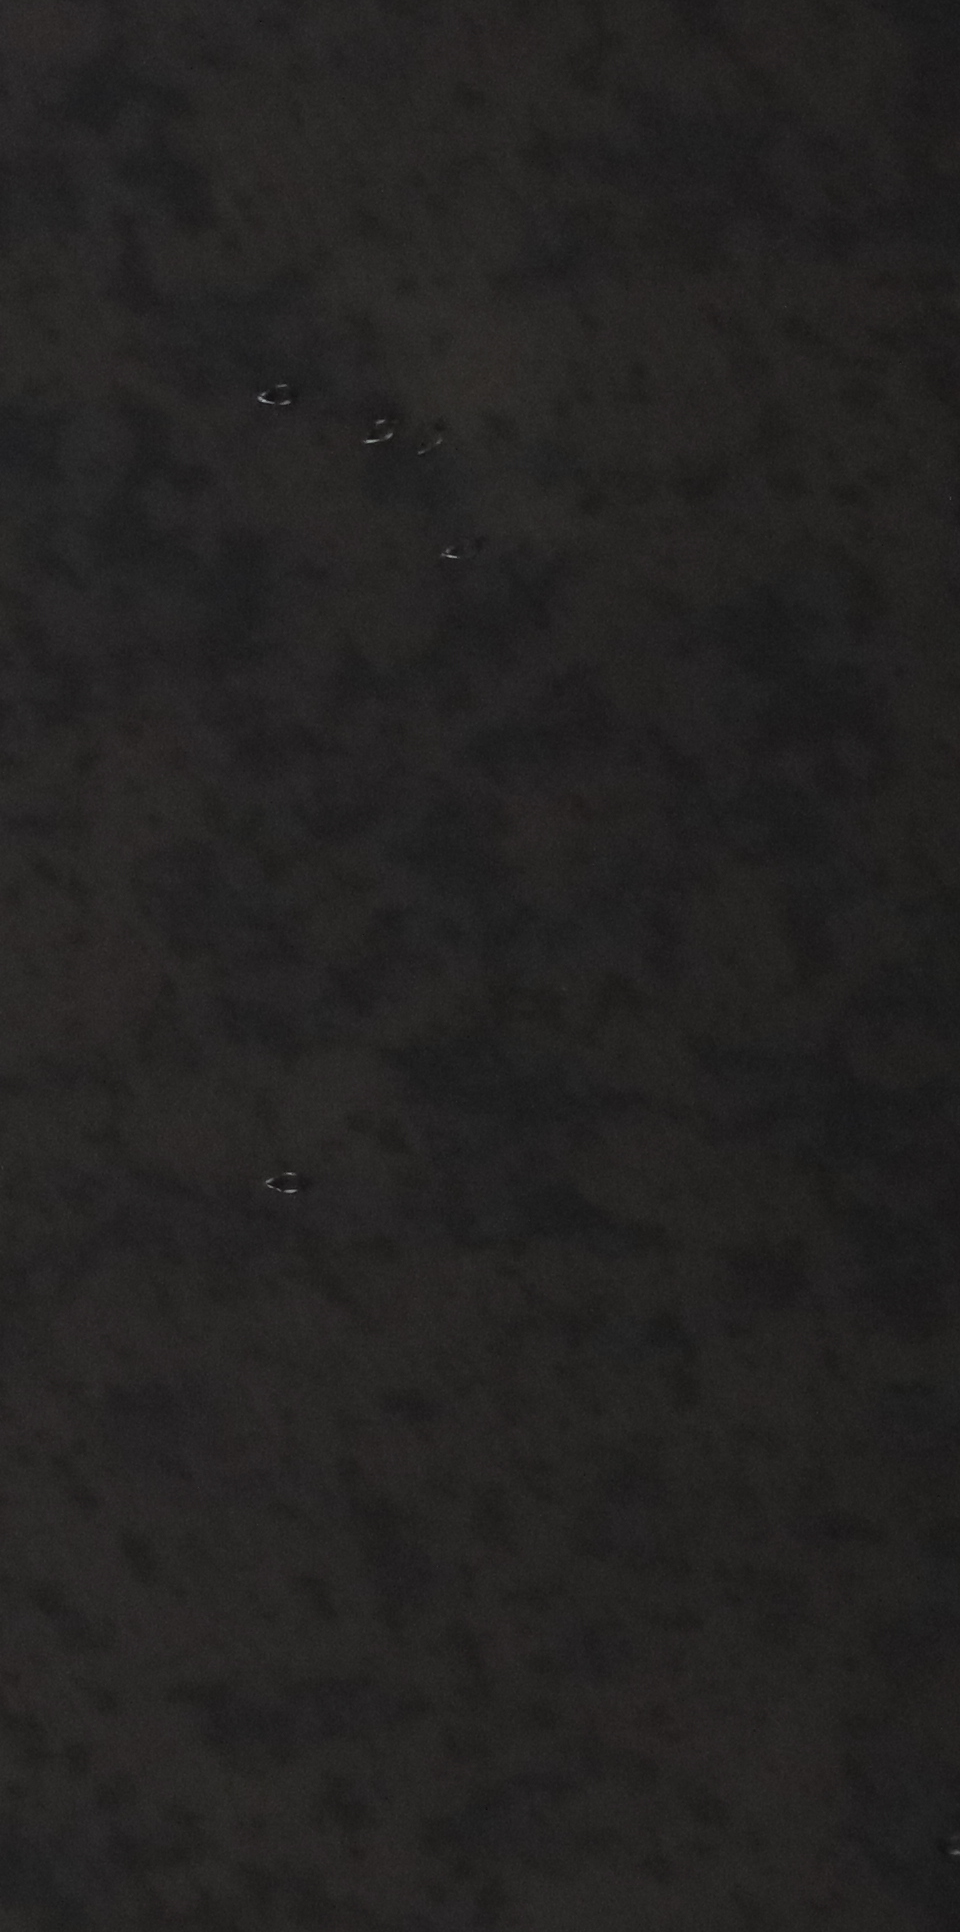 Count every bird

5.